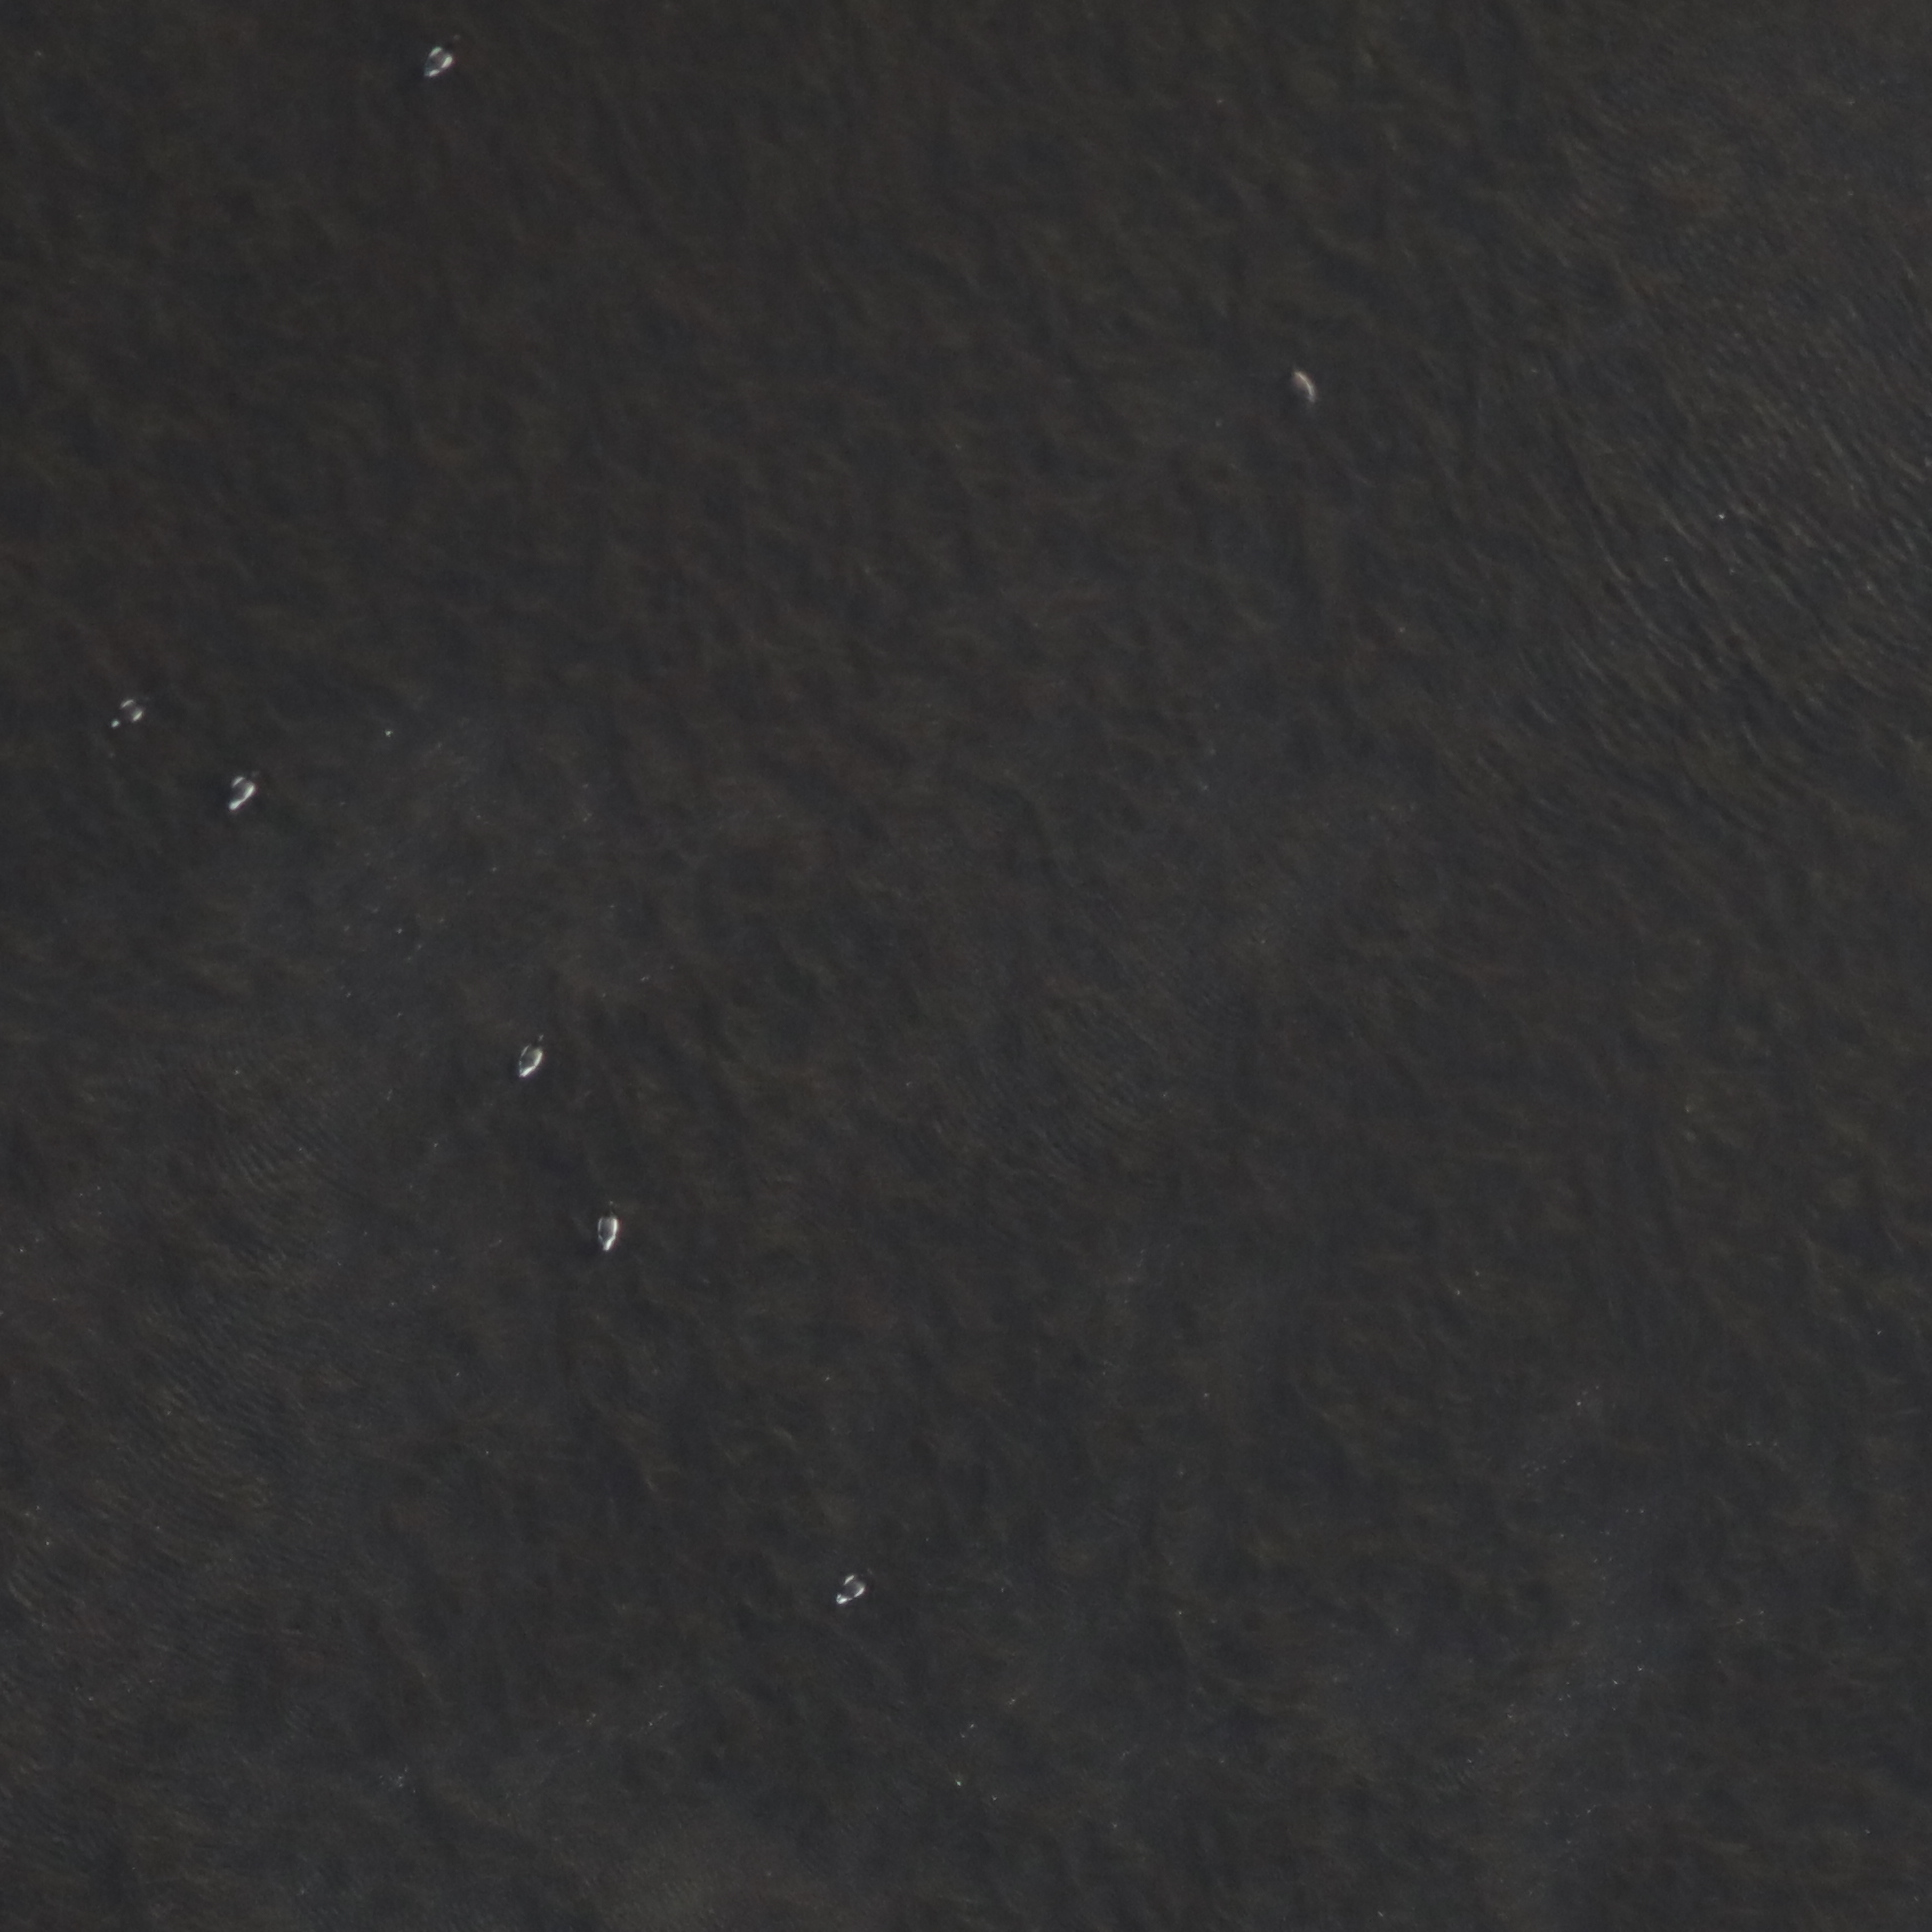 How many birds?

7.